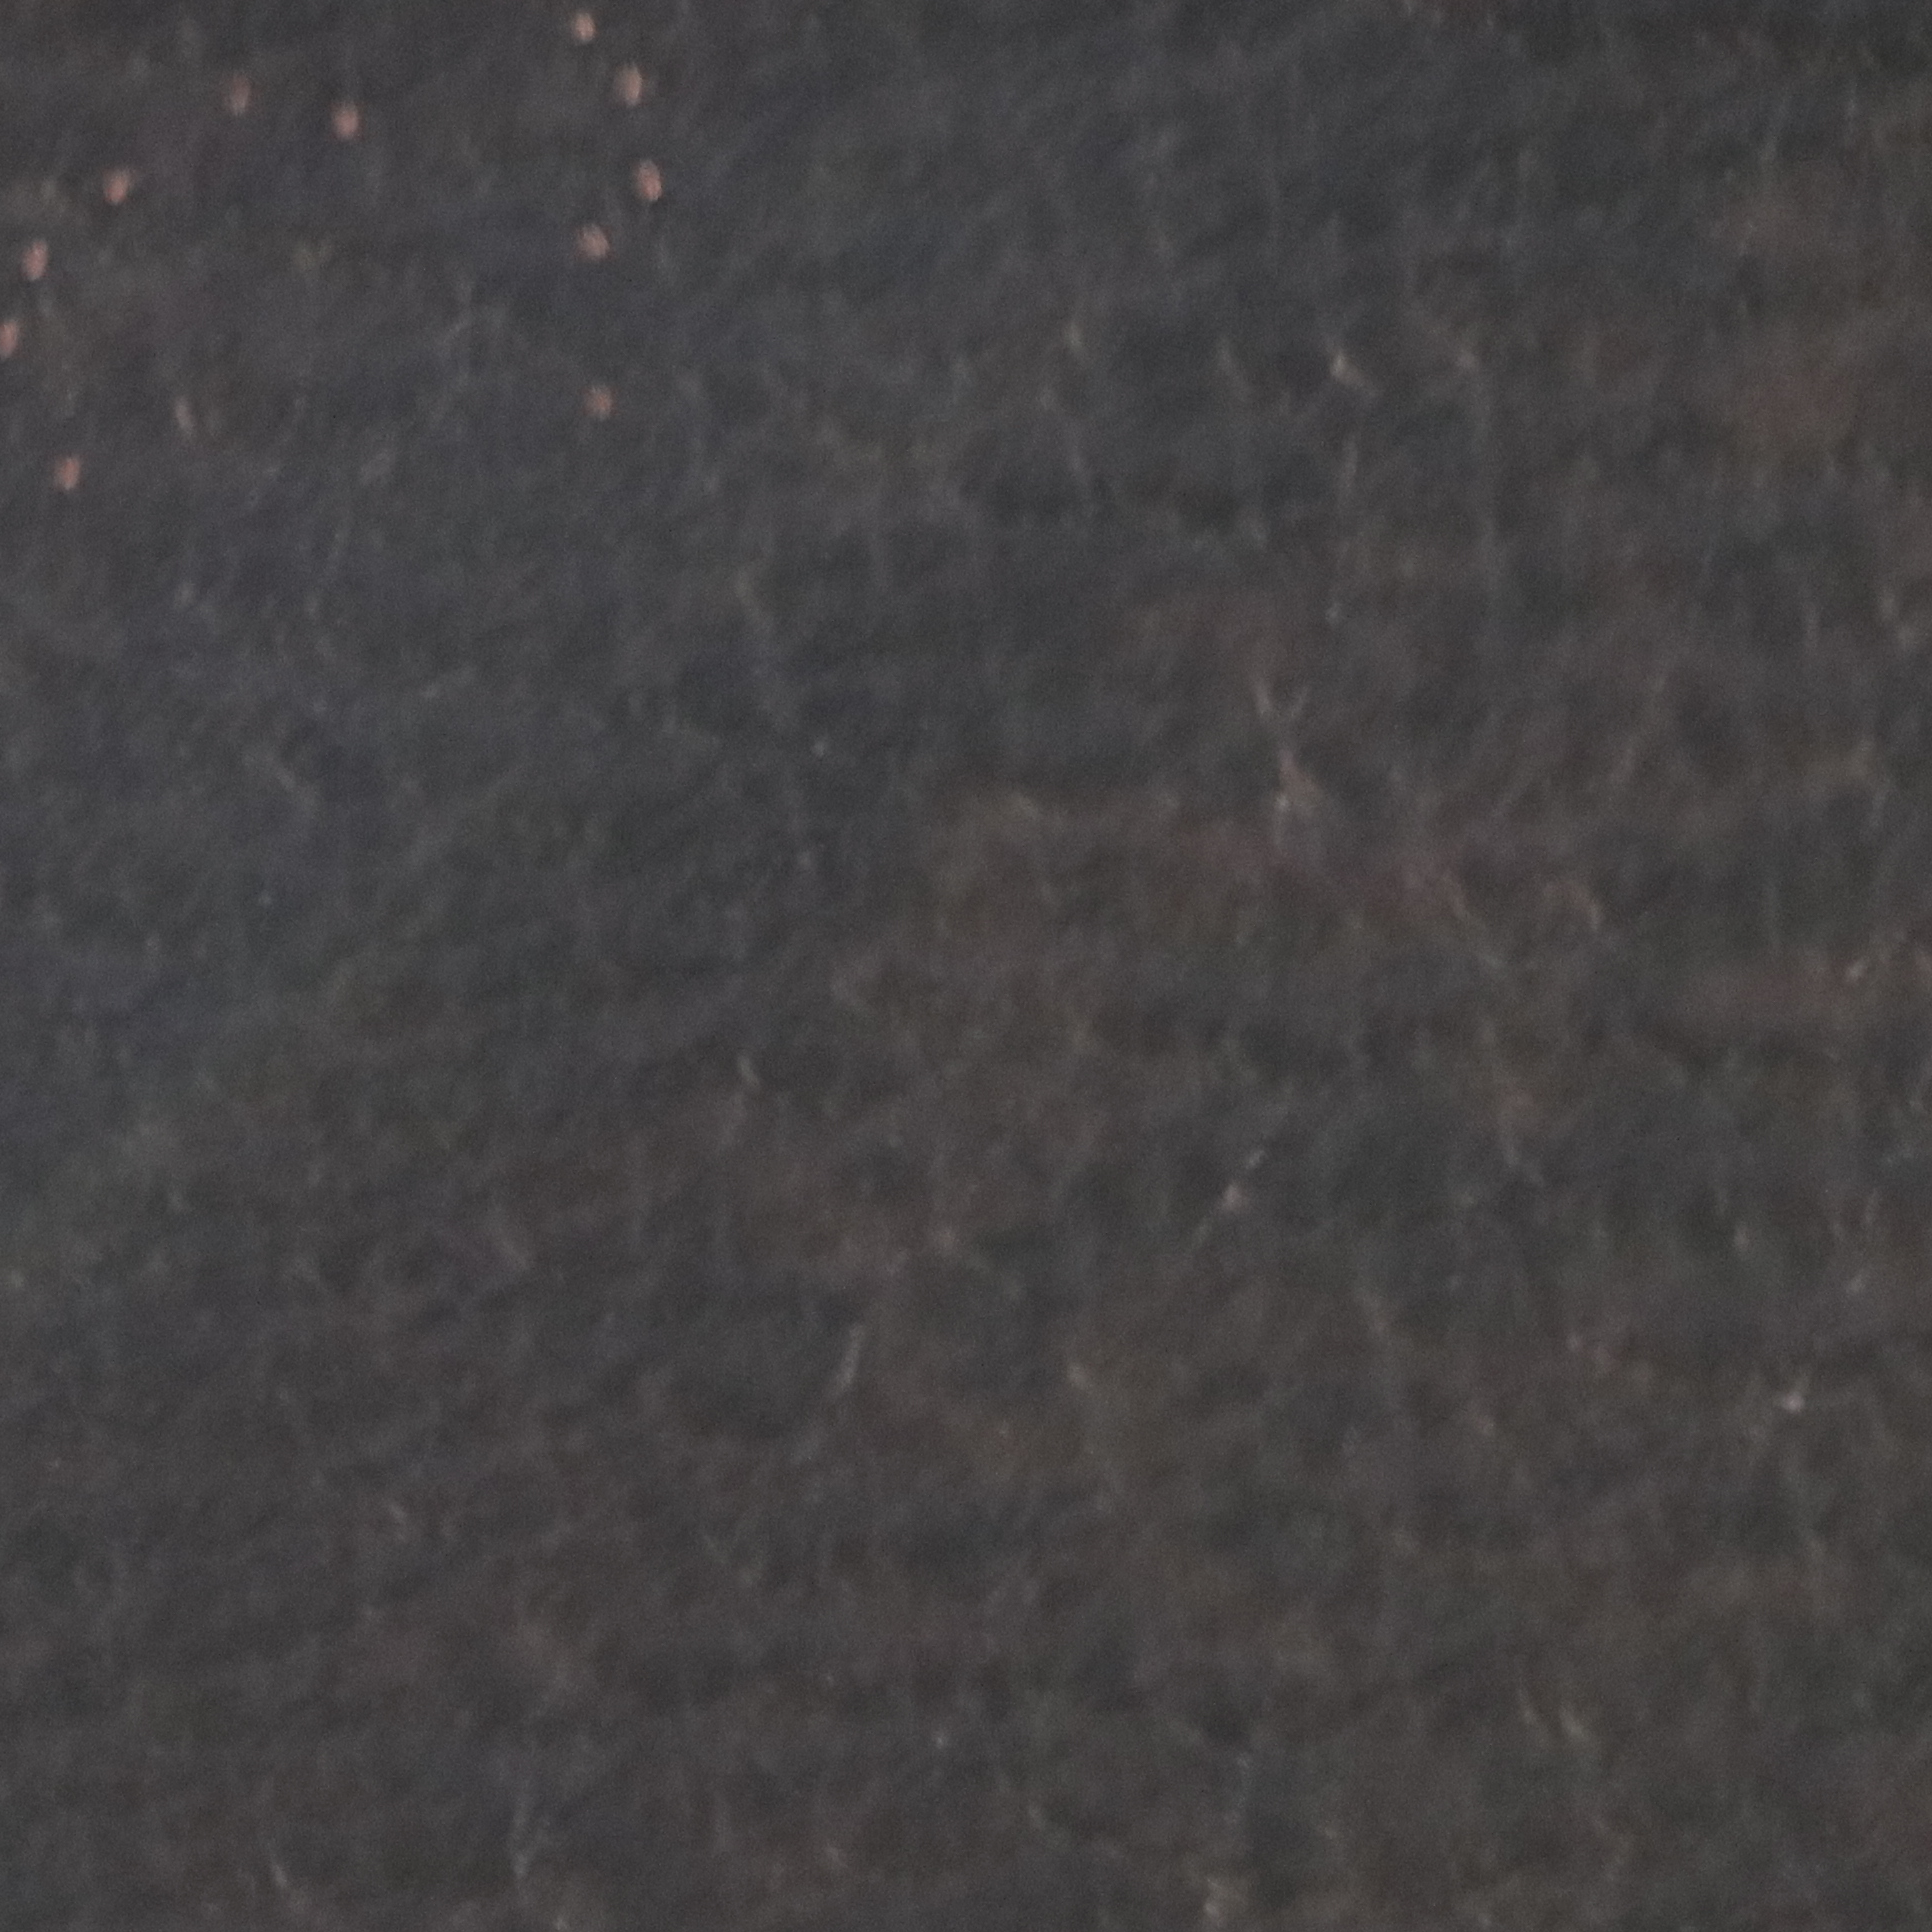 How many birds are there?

11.